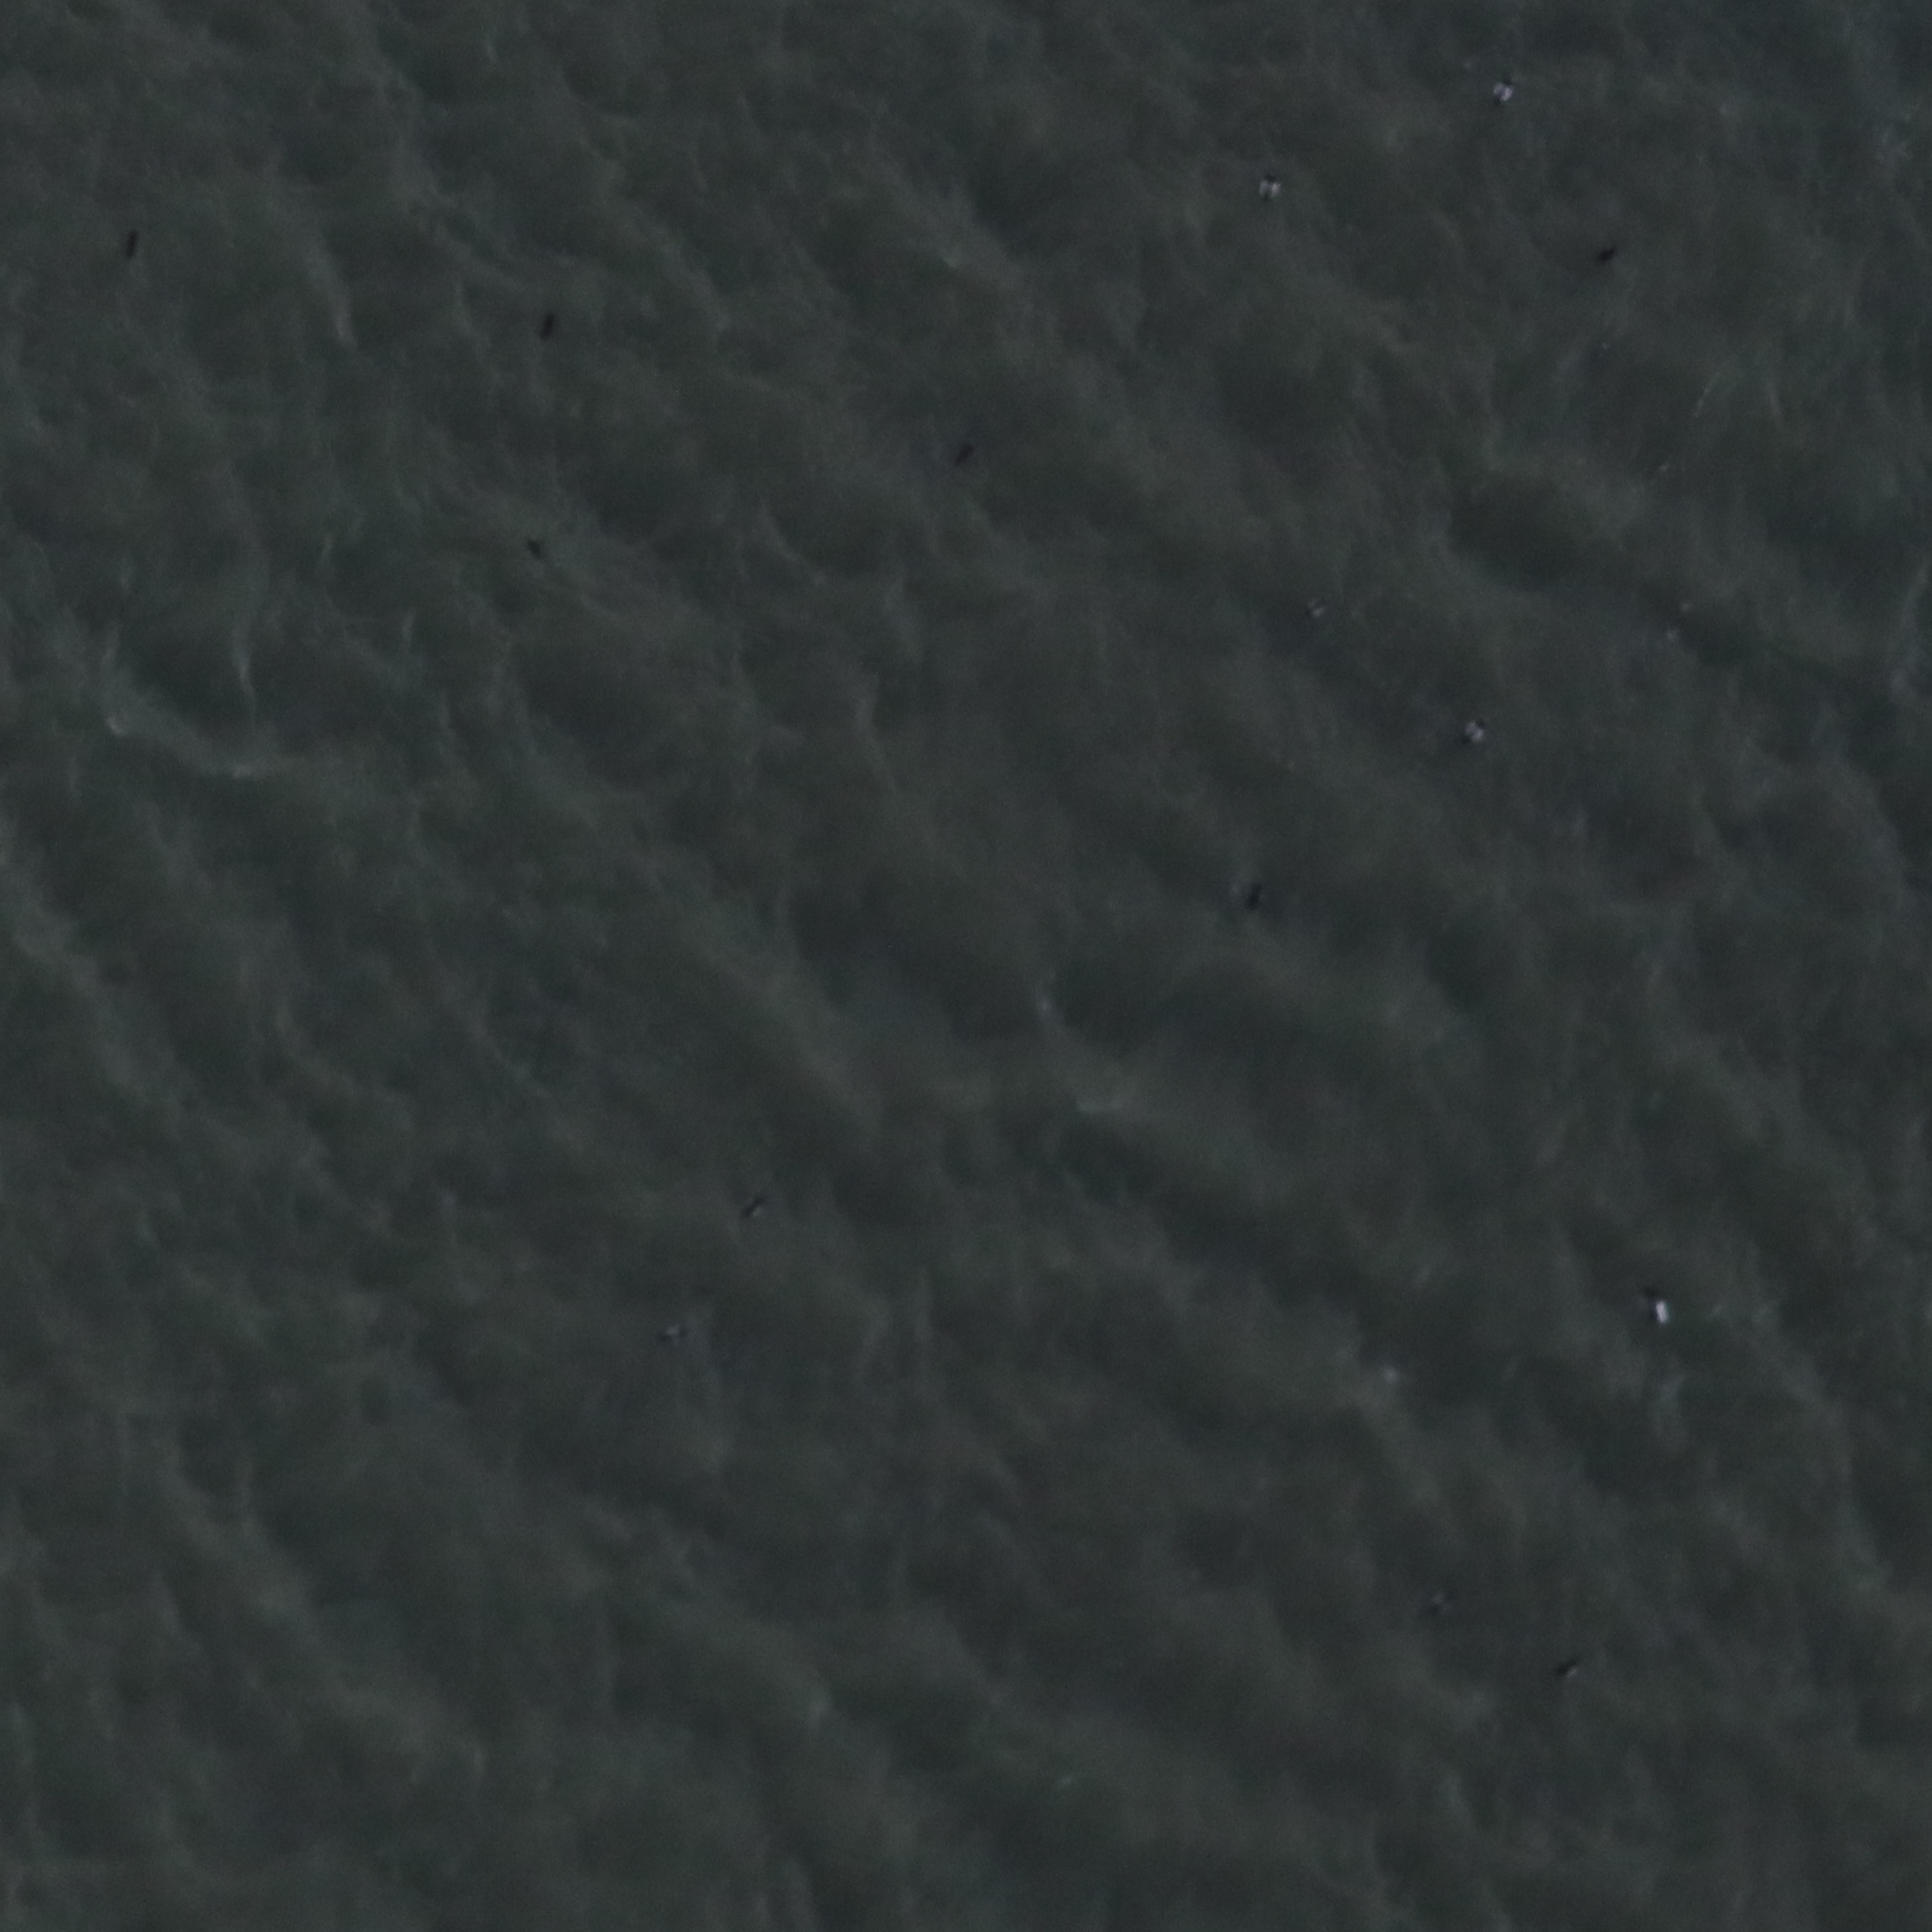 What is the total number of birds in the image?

15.